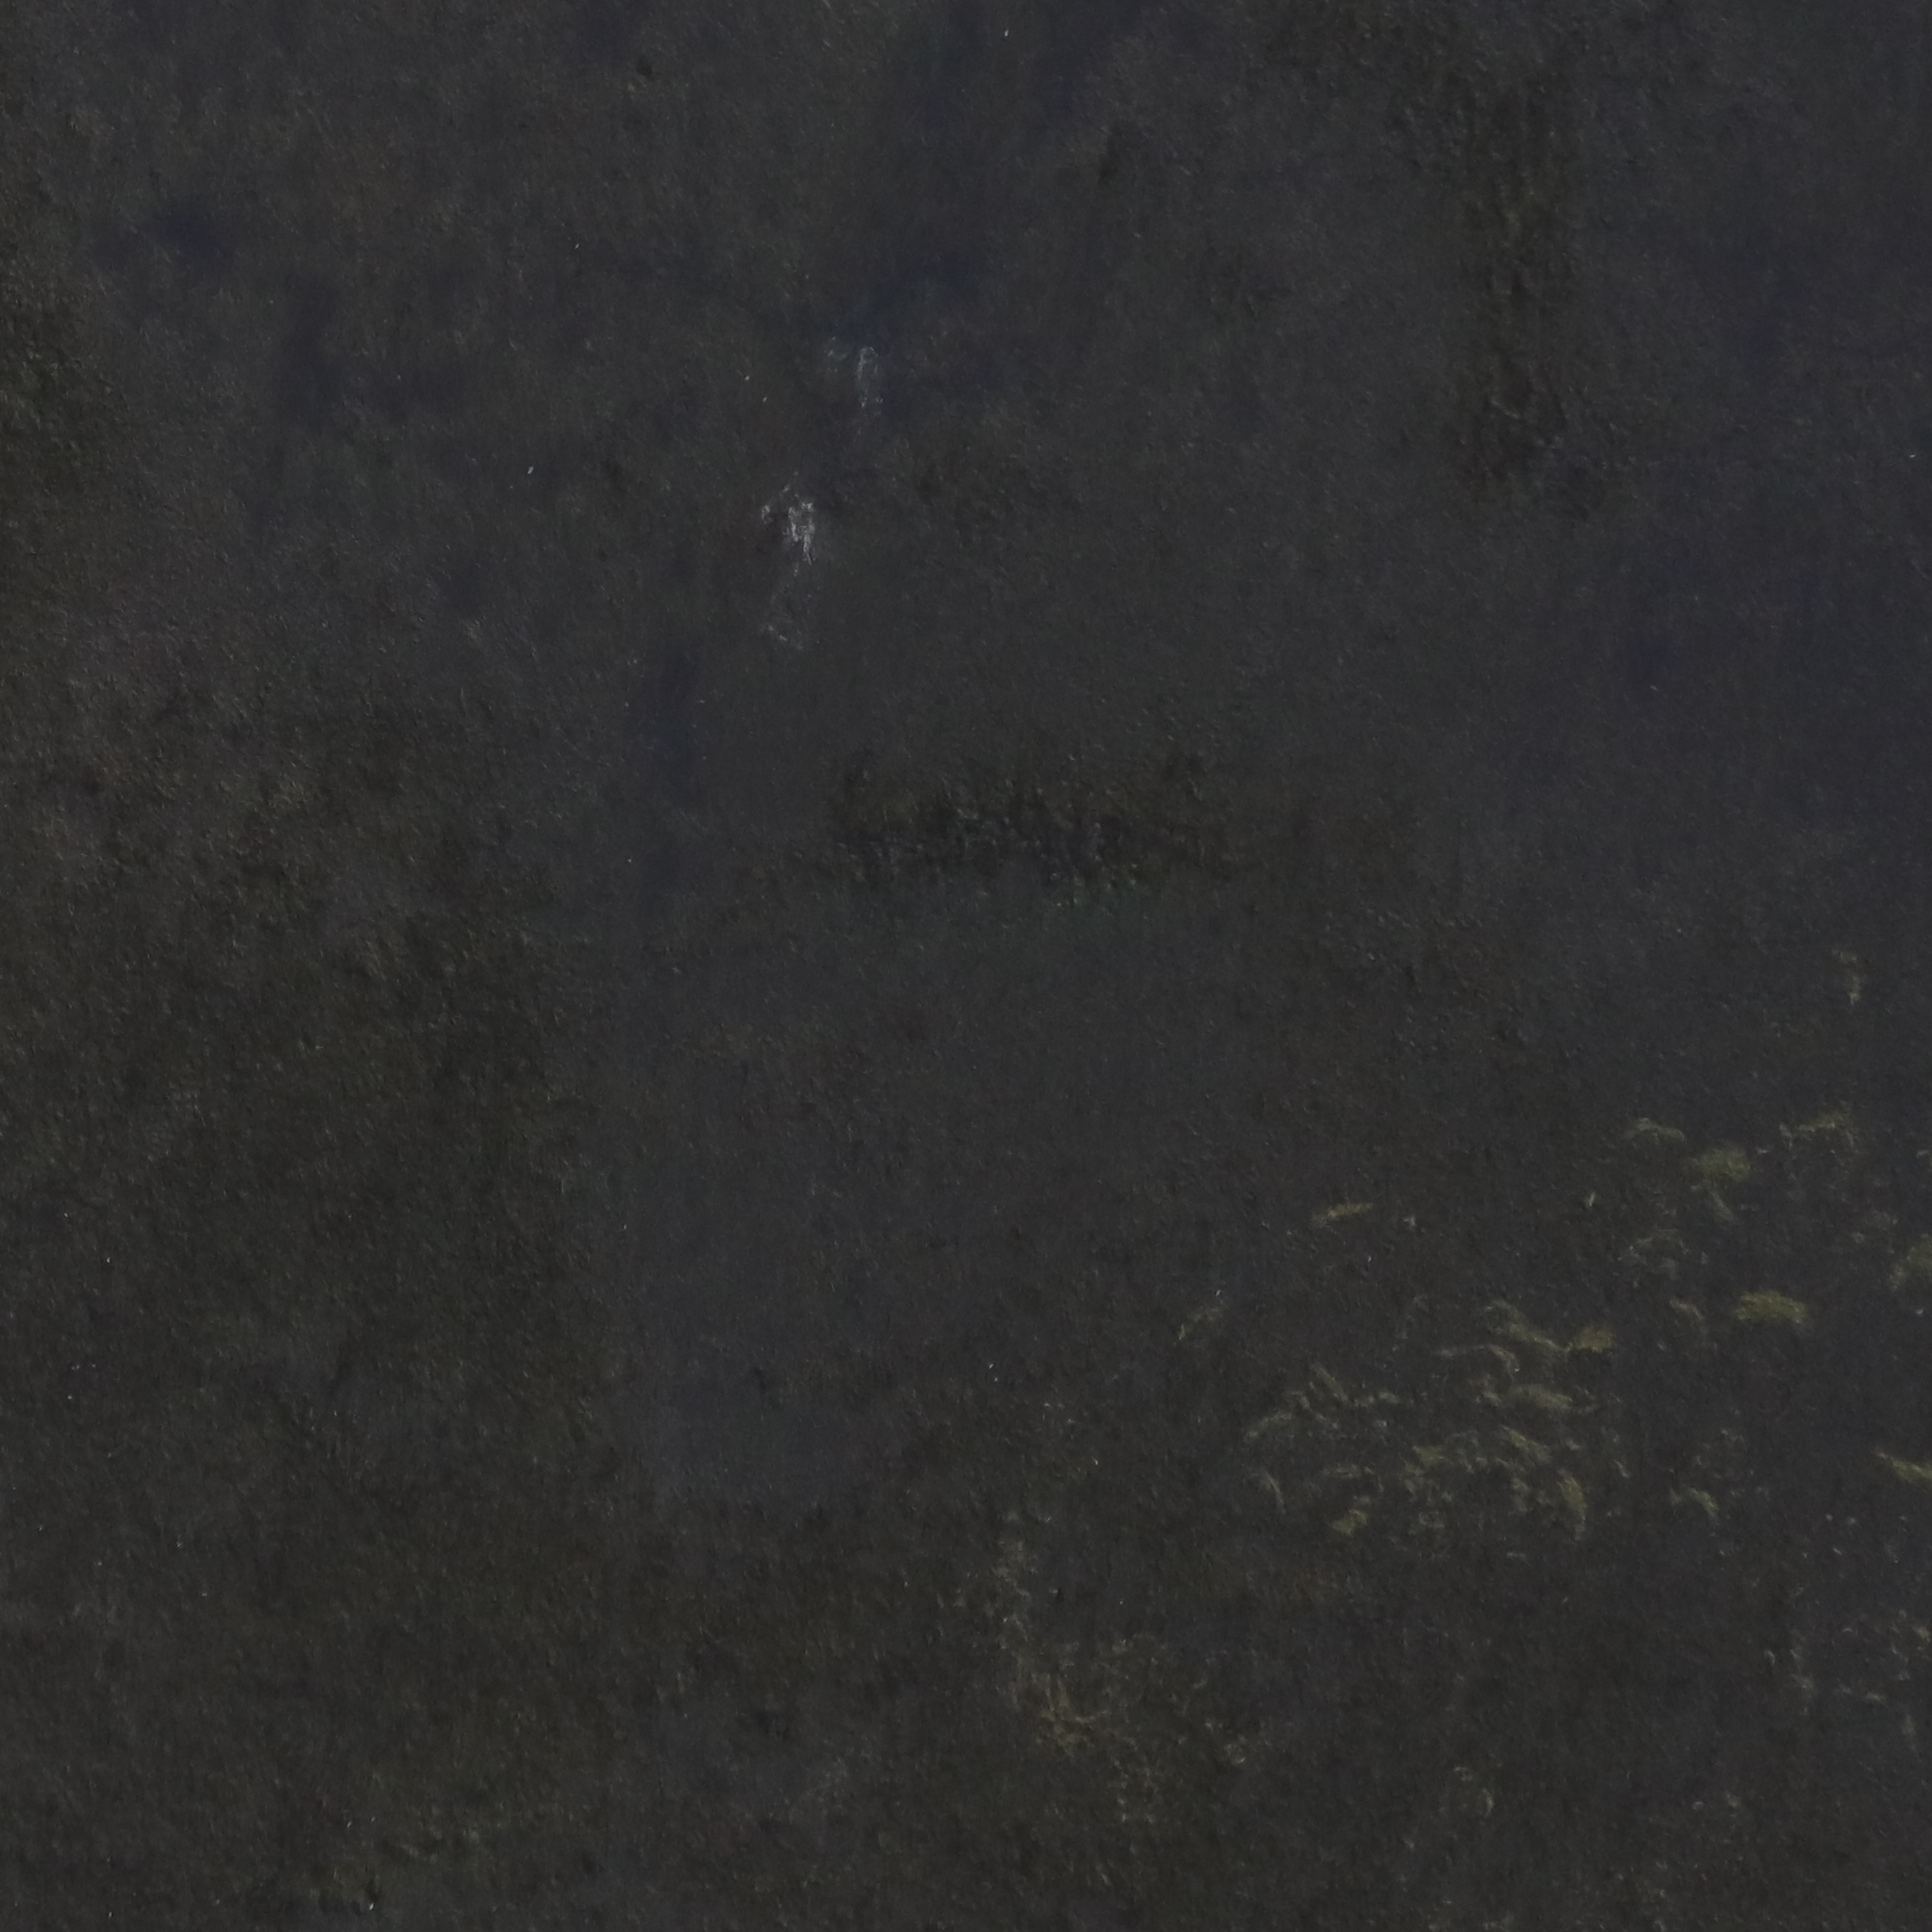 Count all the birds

0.